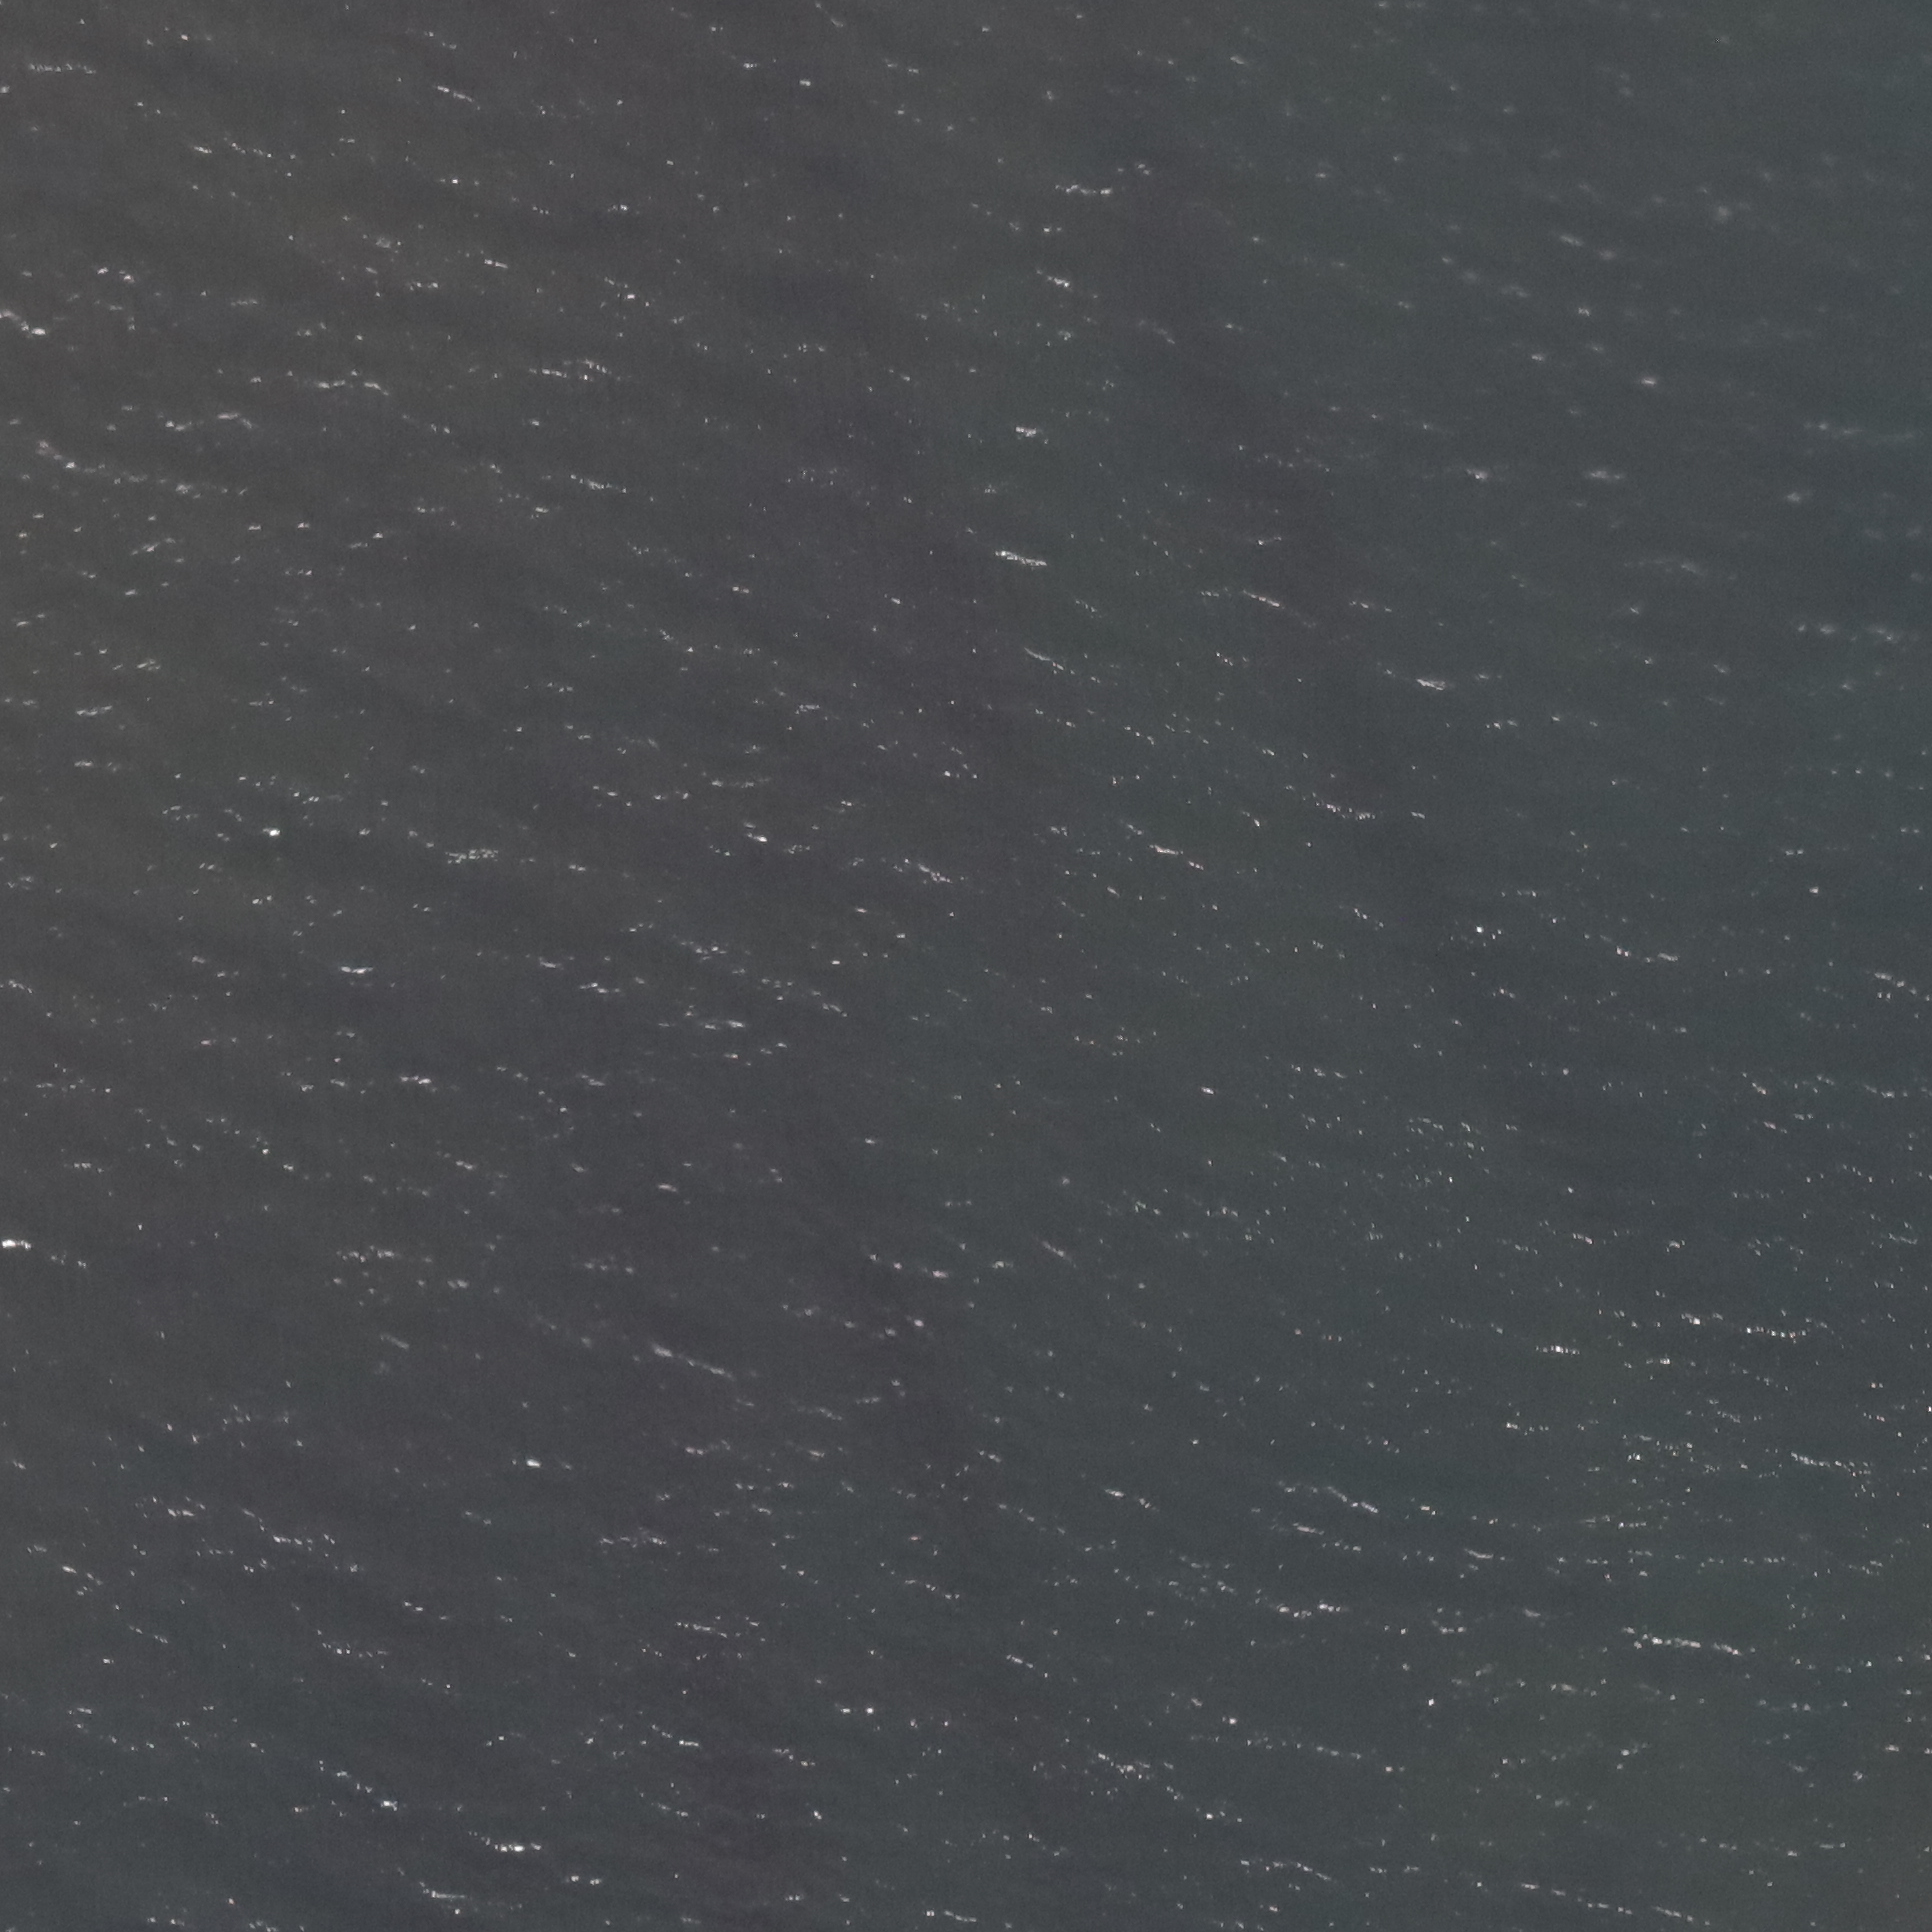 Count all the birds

0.